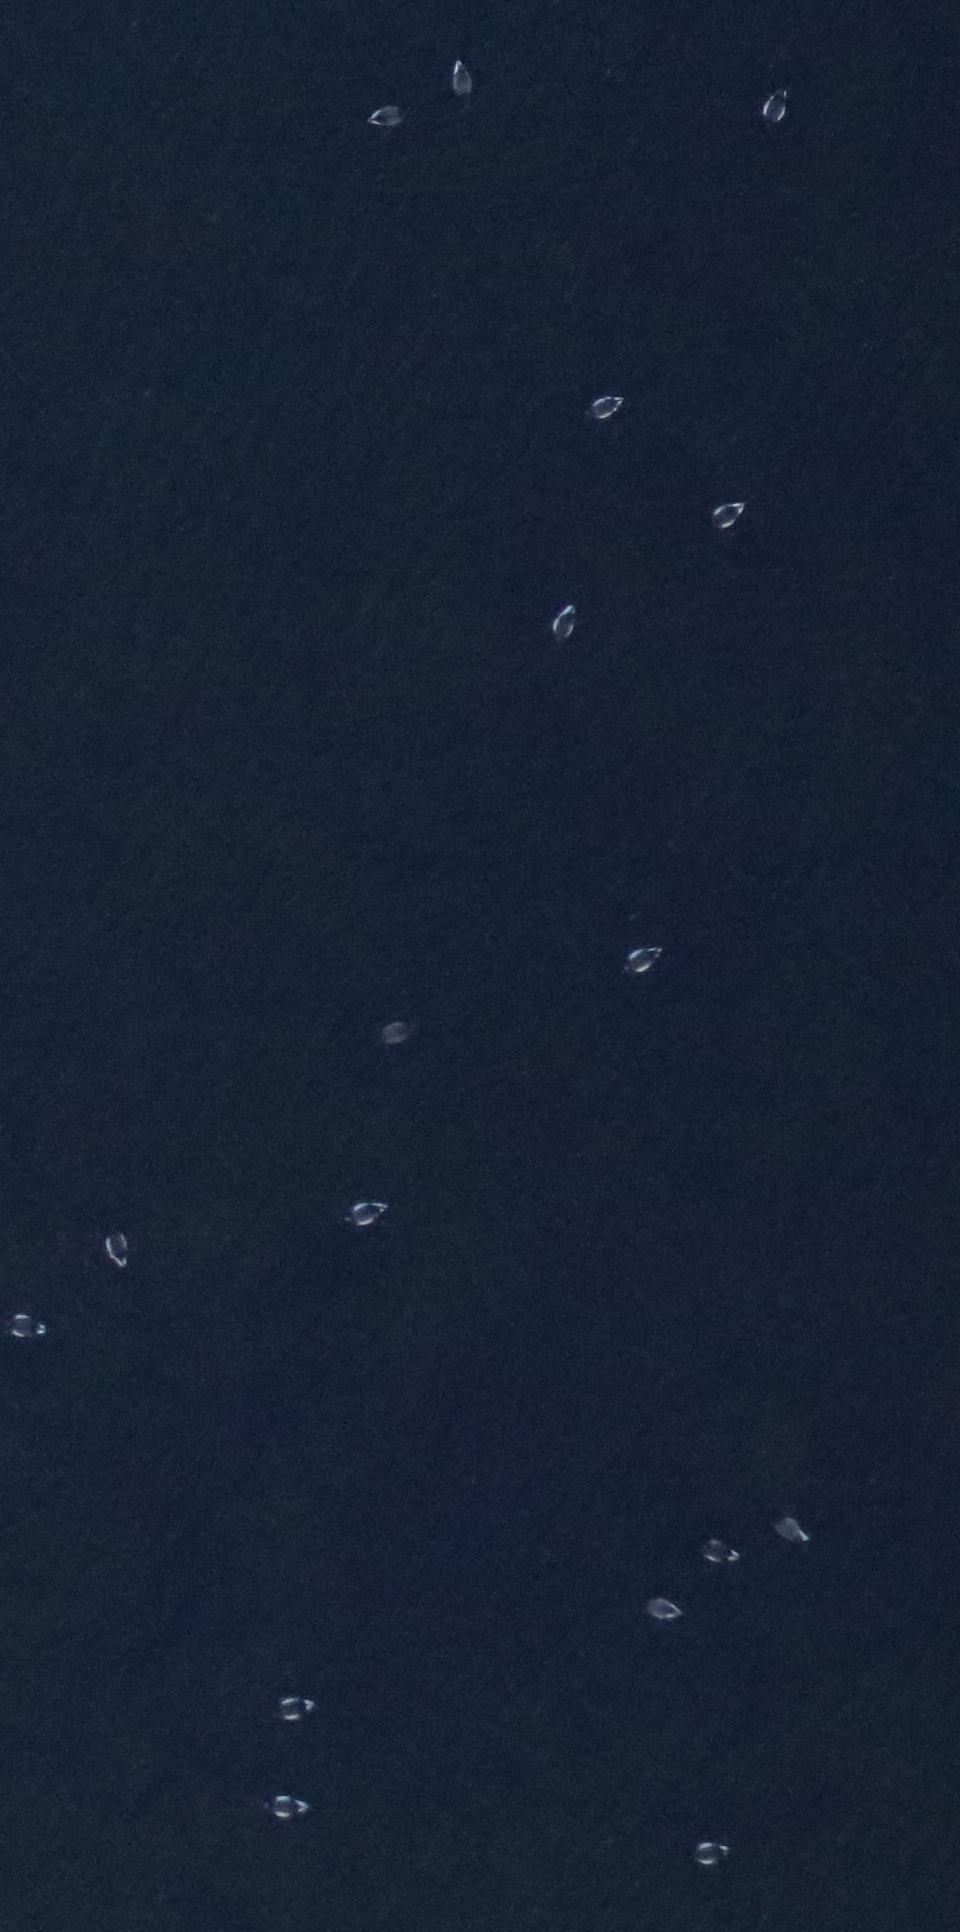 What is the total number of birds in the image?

17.